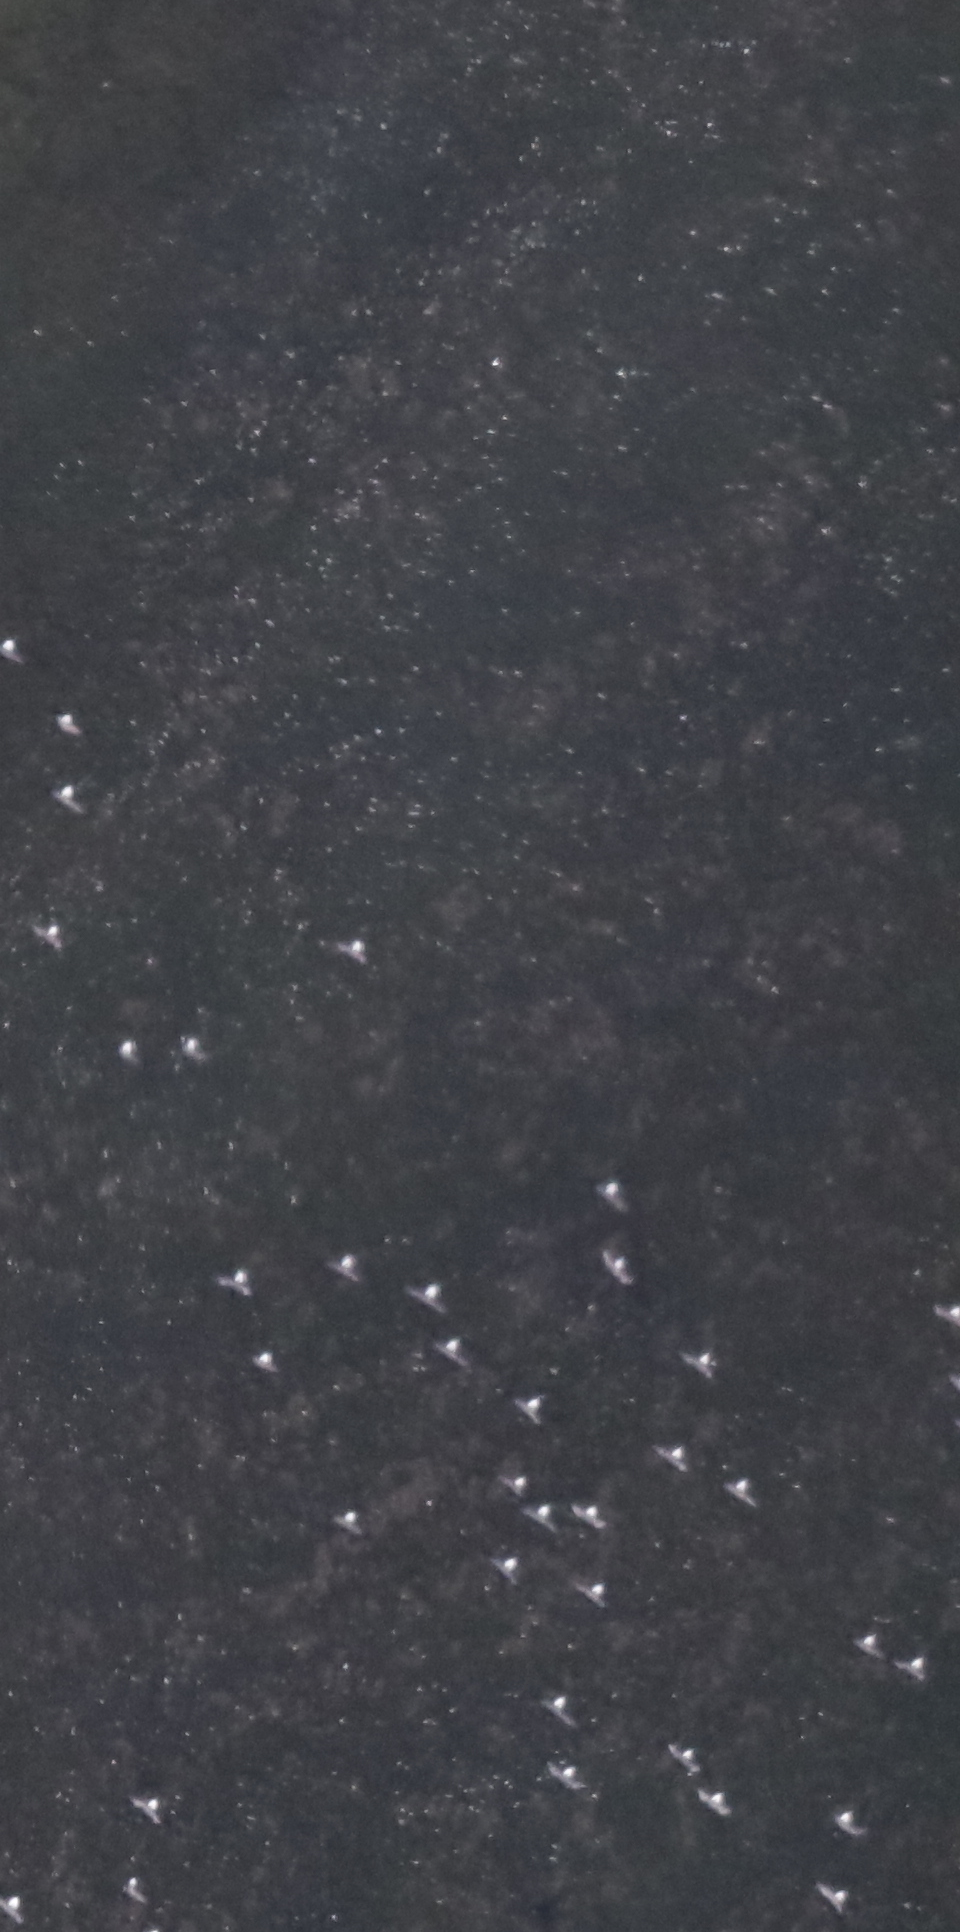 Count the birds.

35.